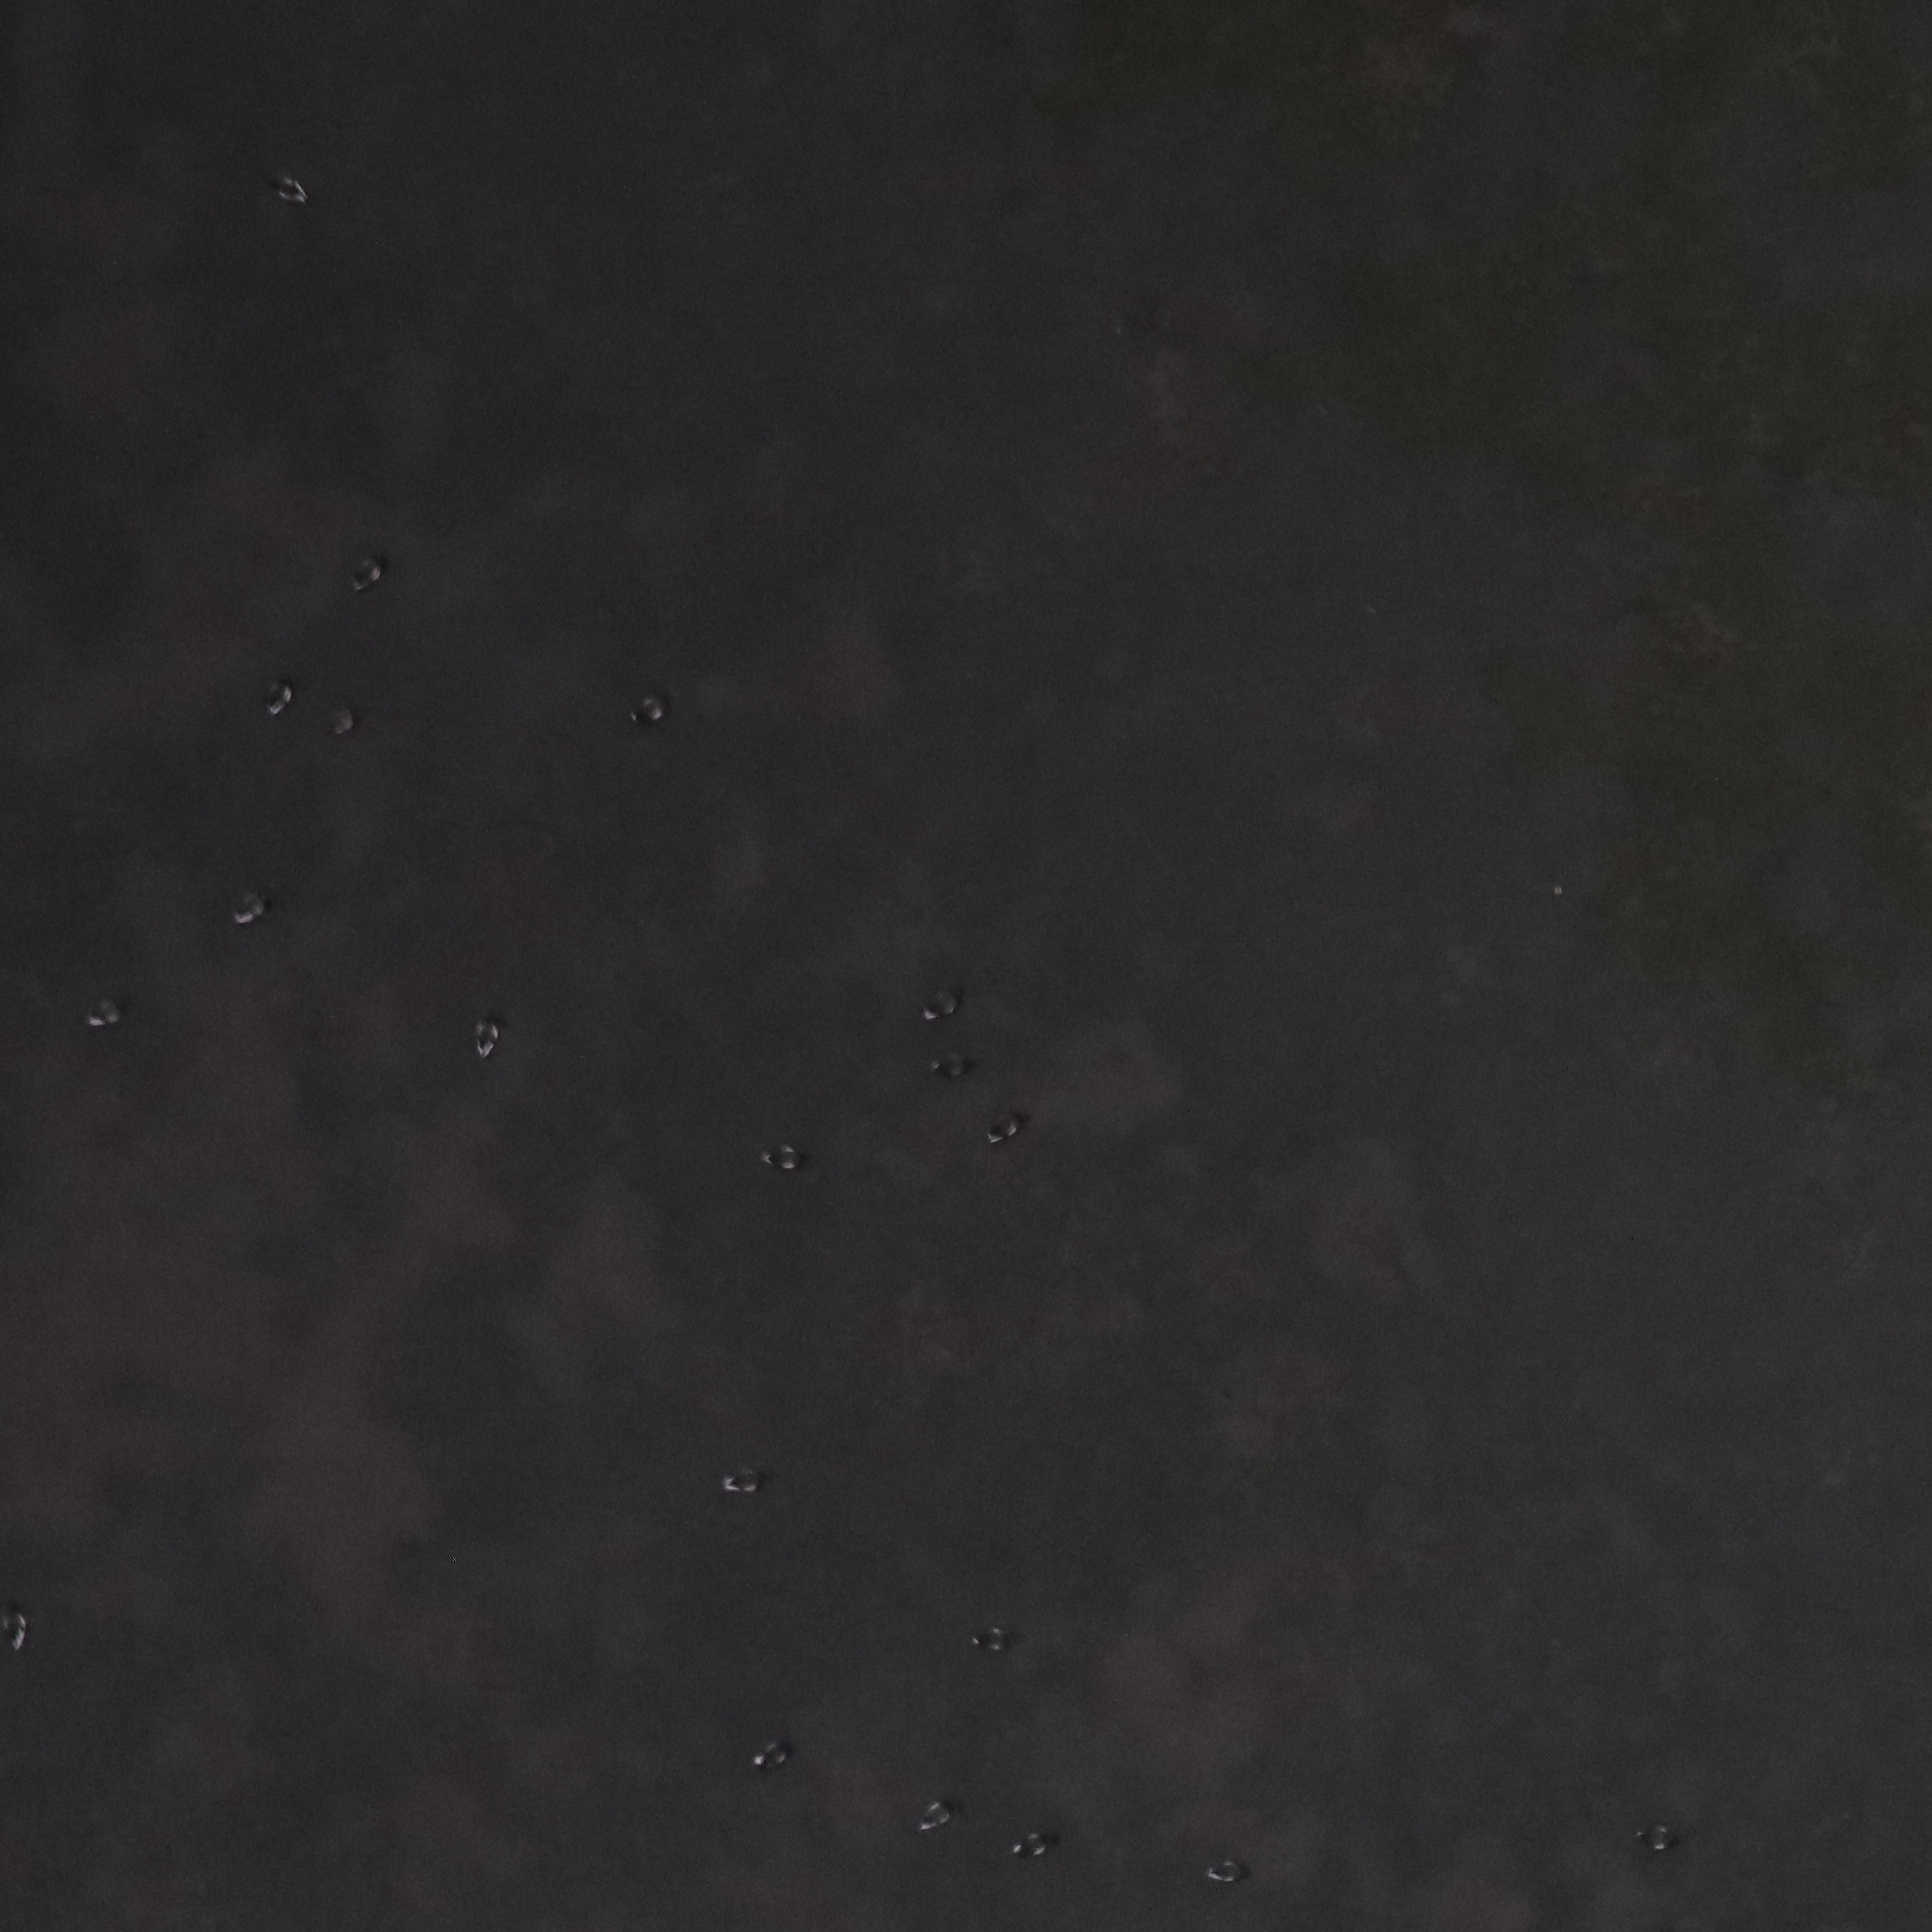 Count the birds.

20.